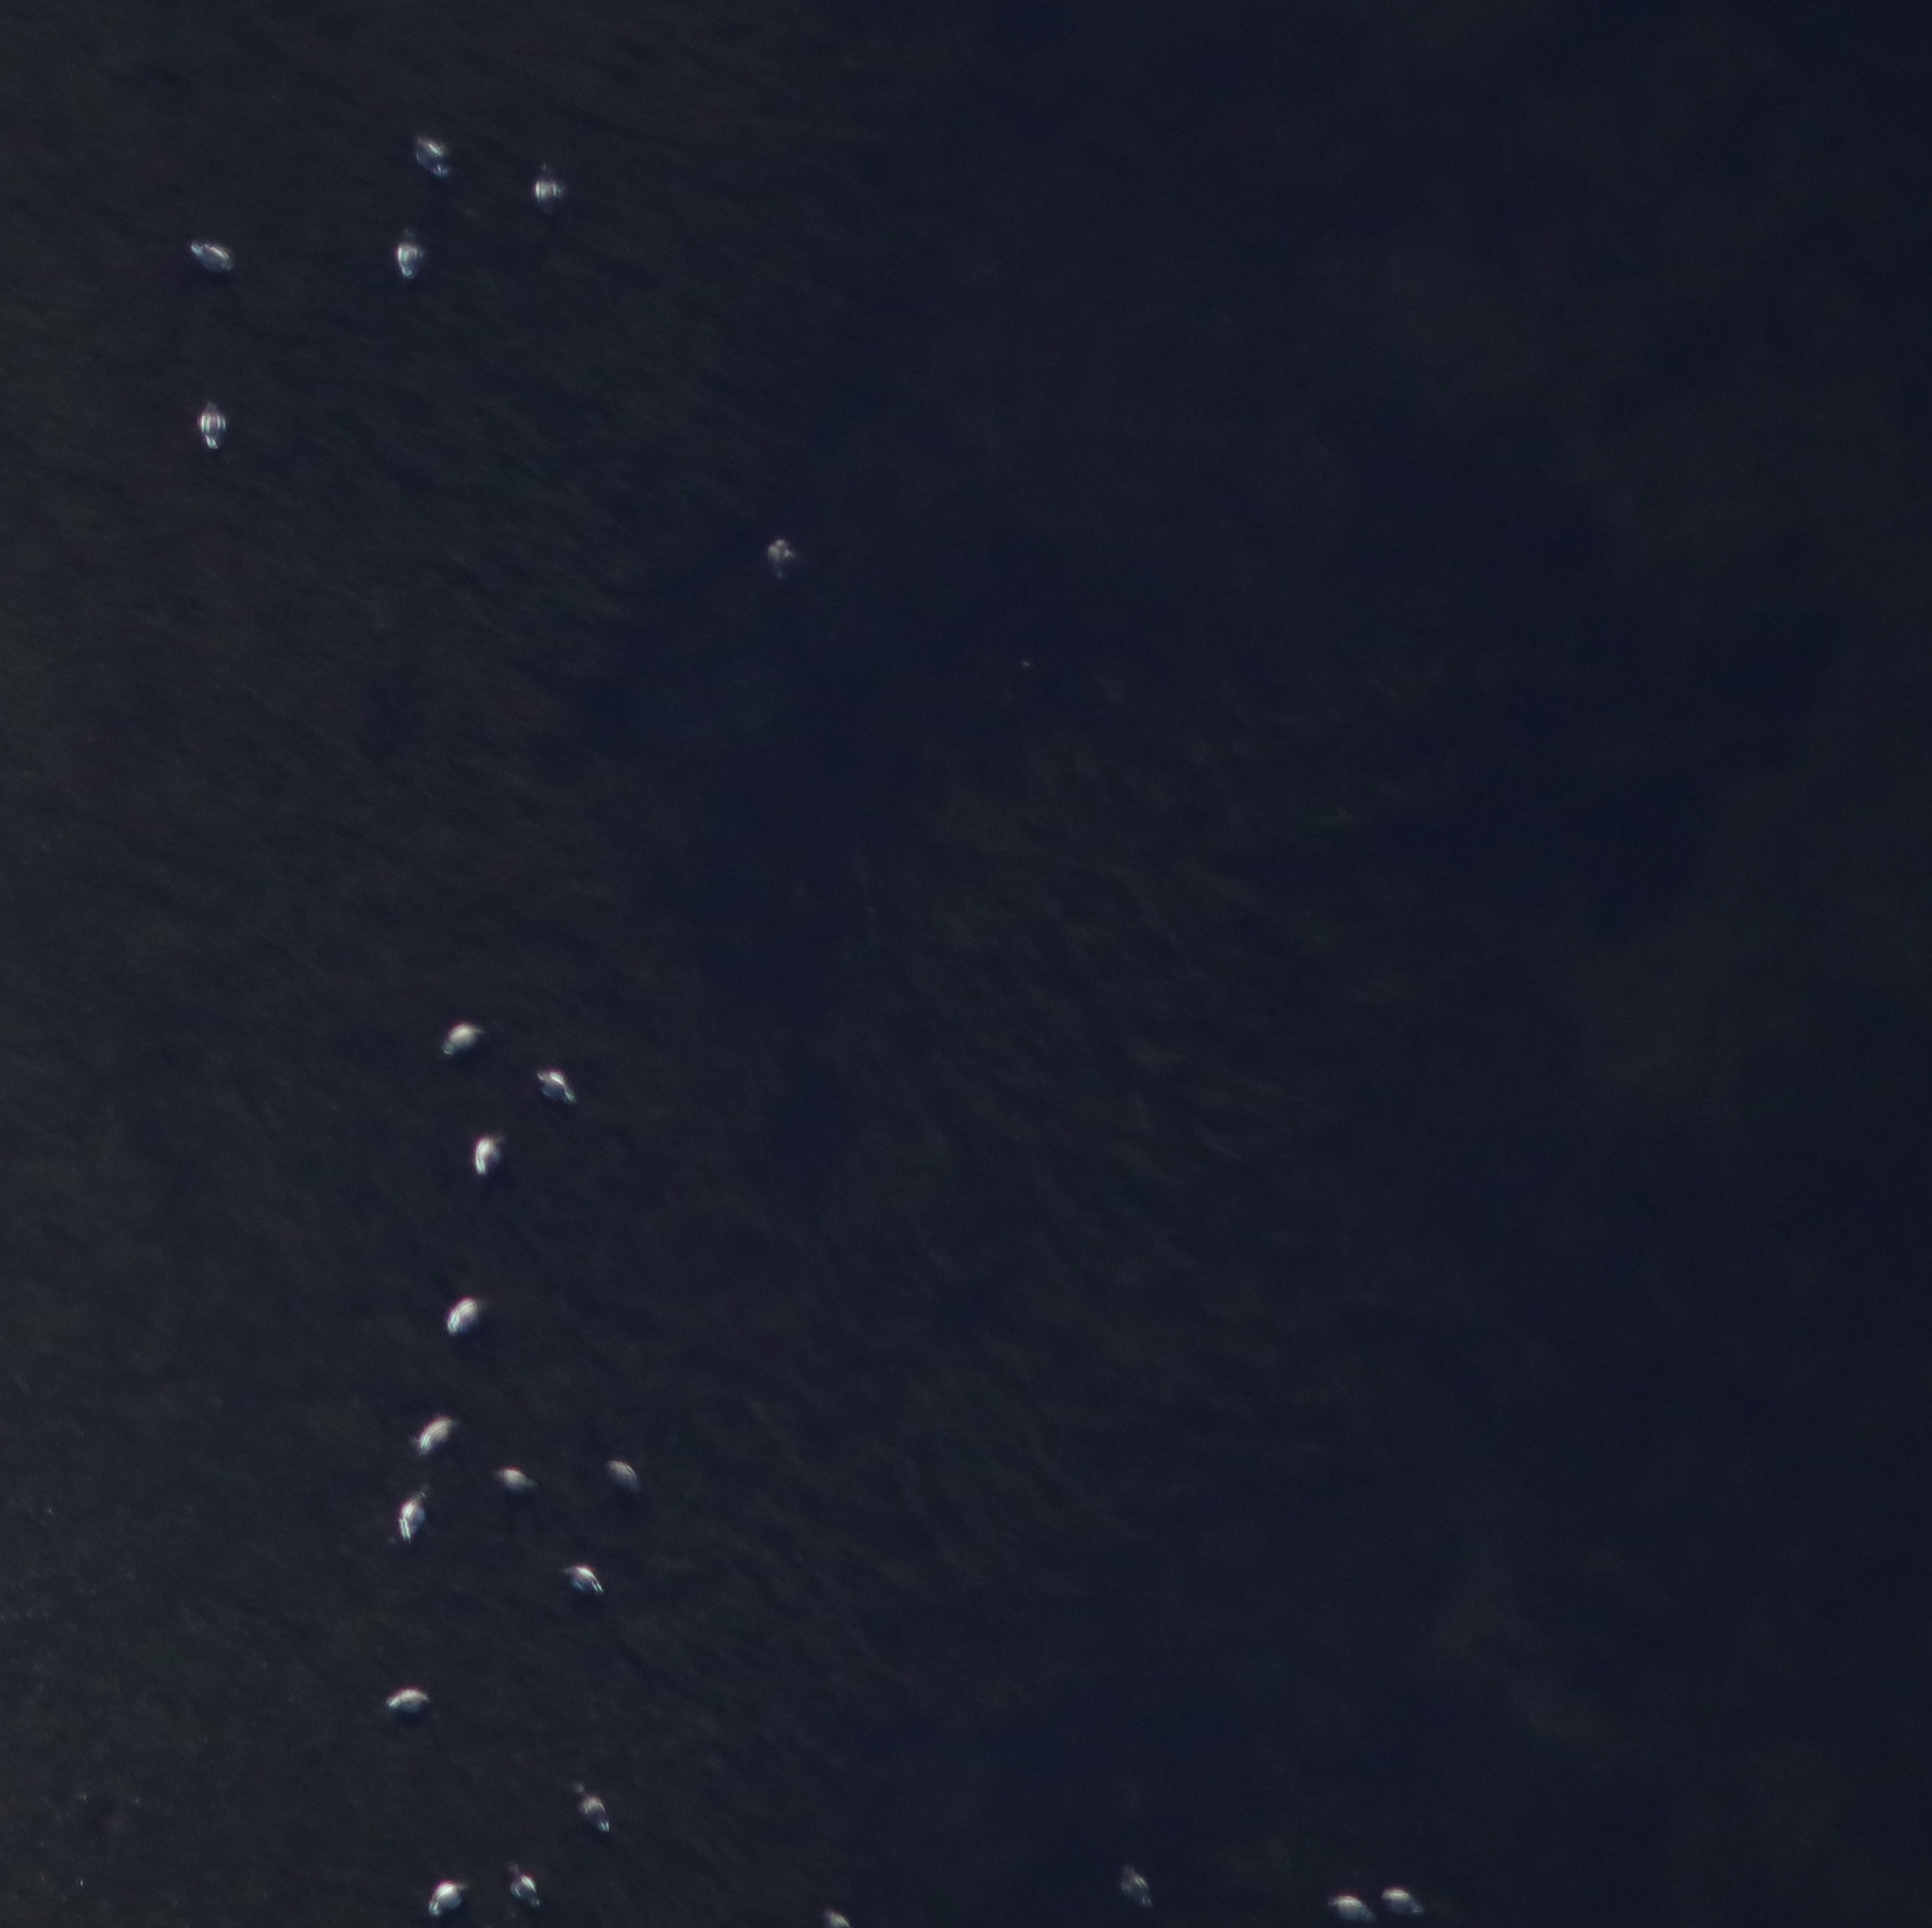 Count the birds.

22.